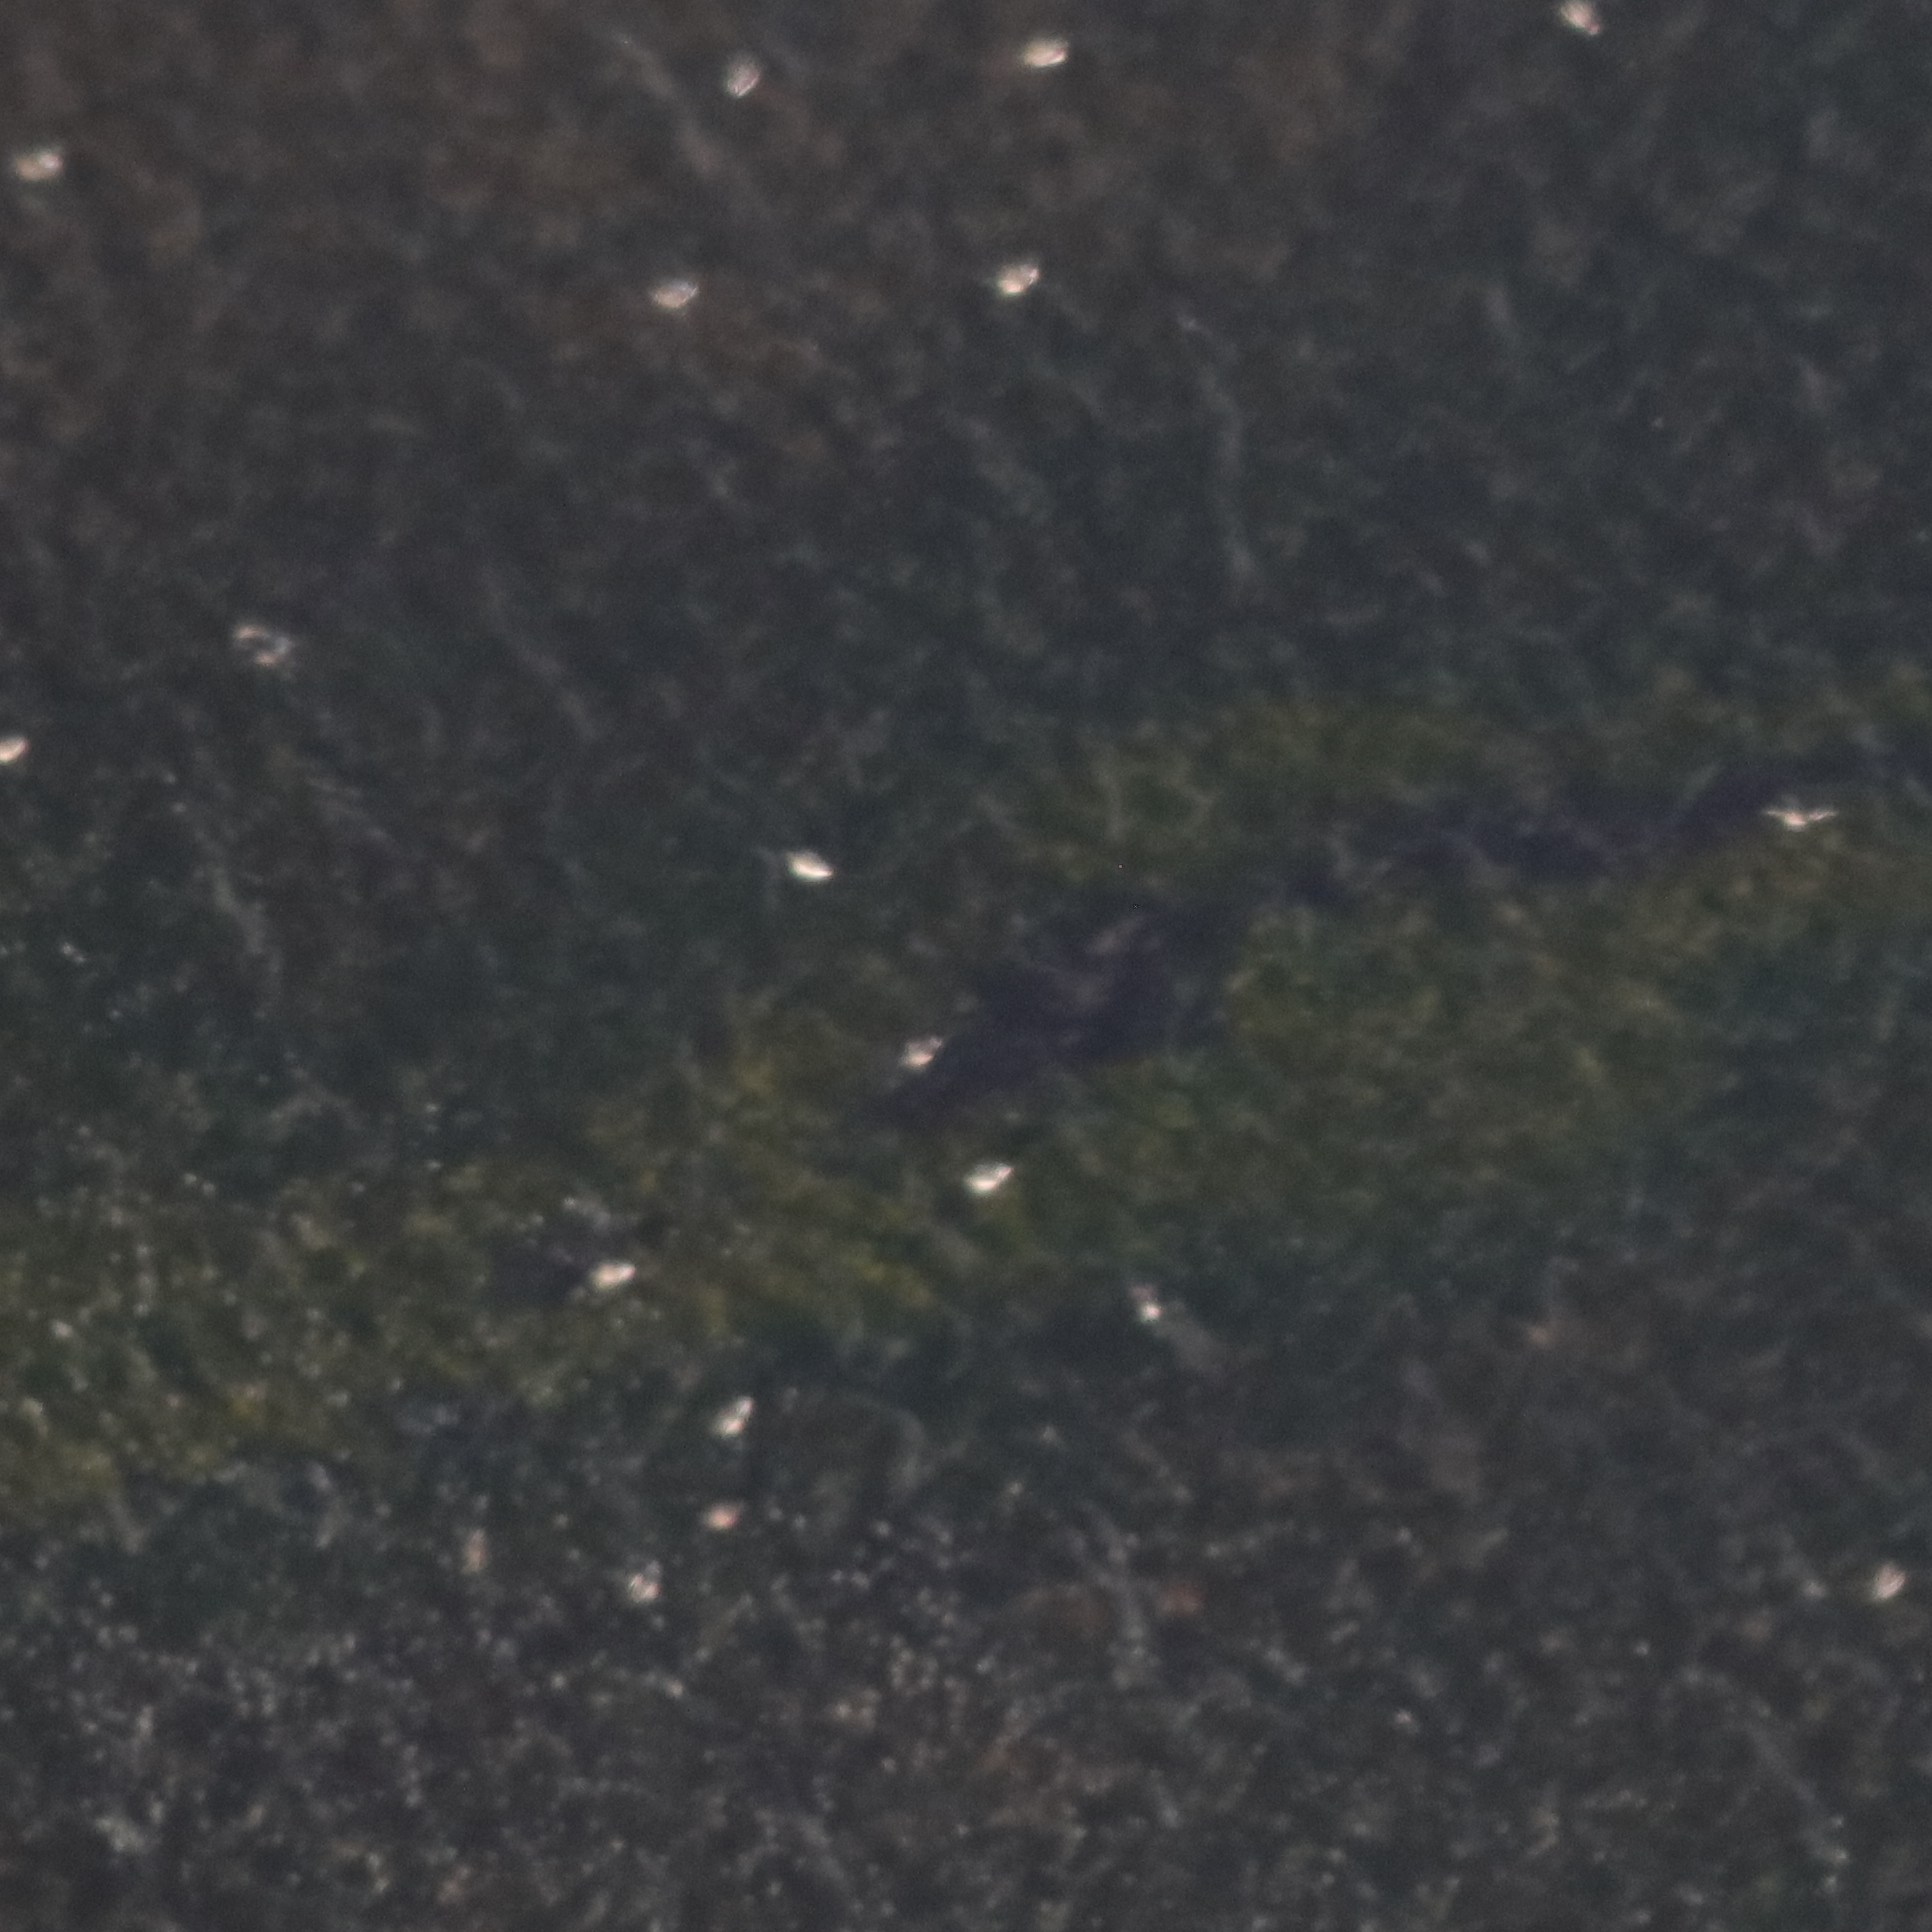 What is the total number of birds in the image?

18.